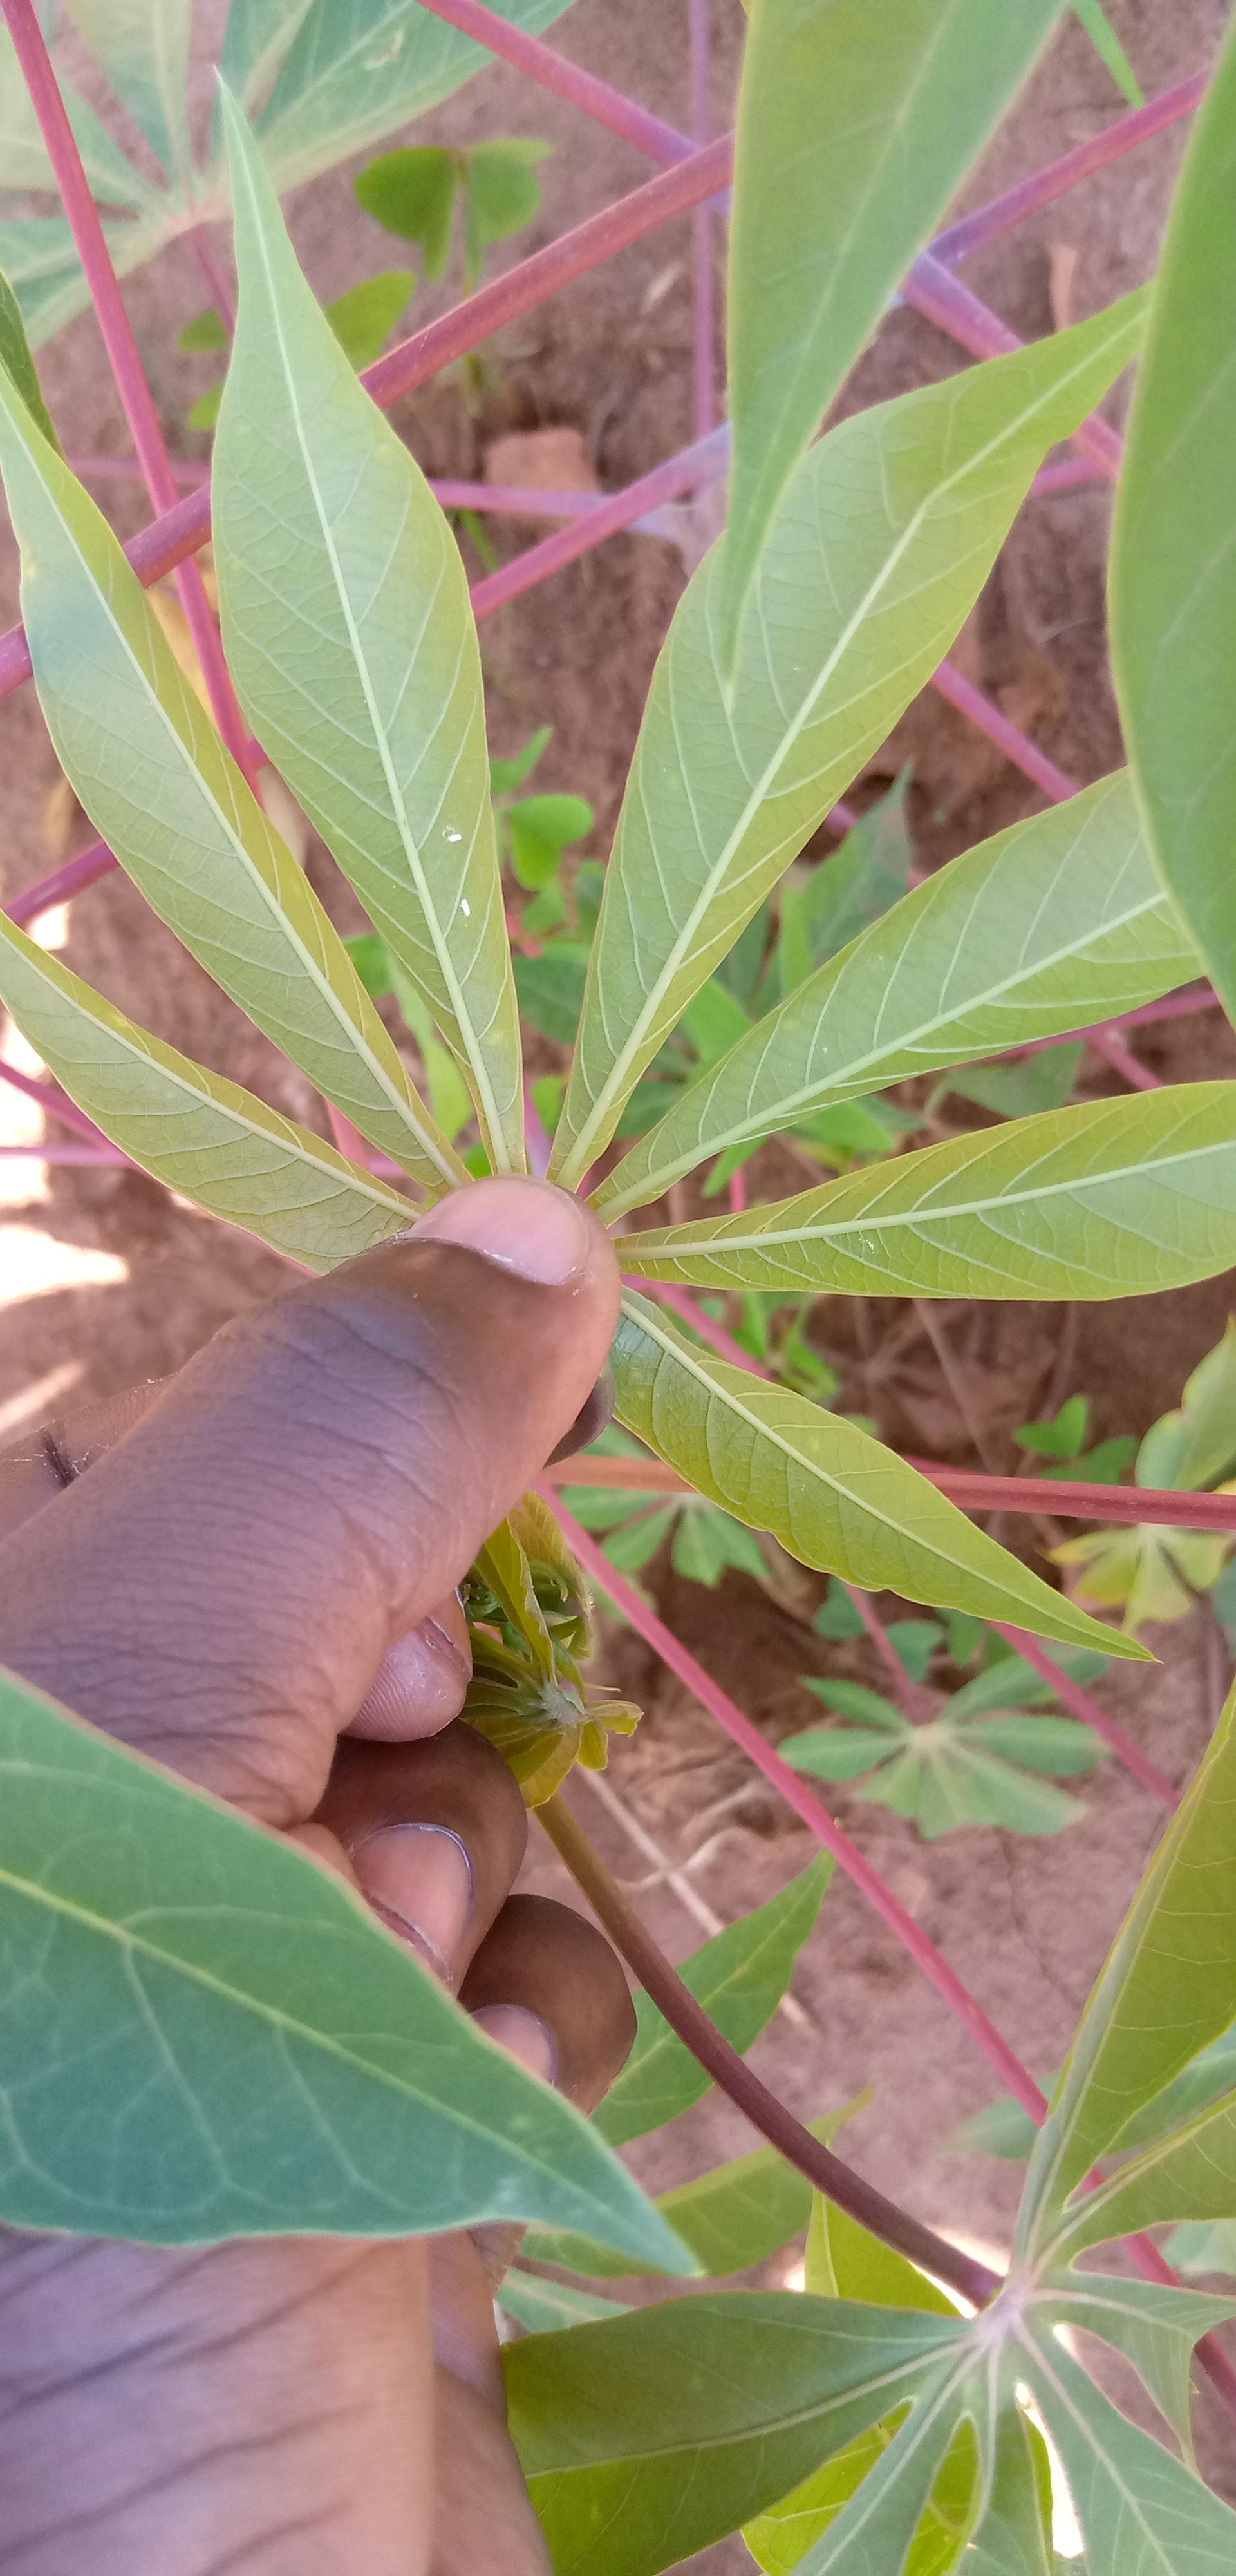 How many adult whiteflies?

2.